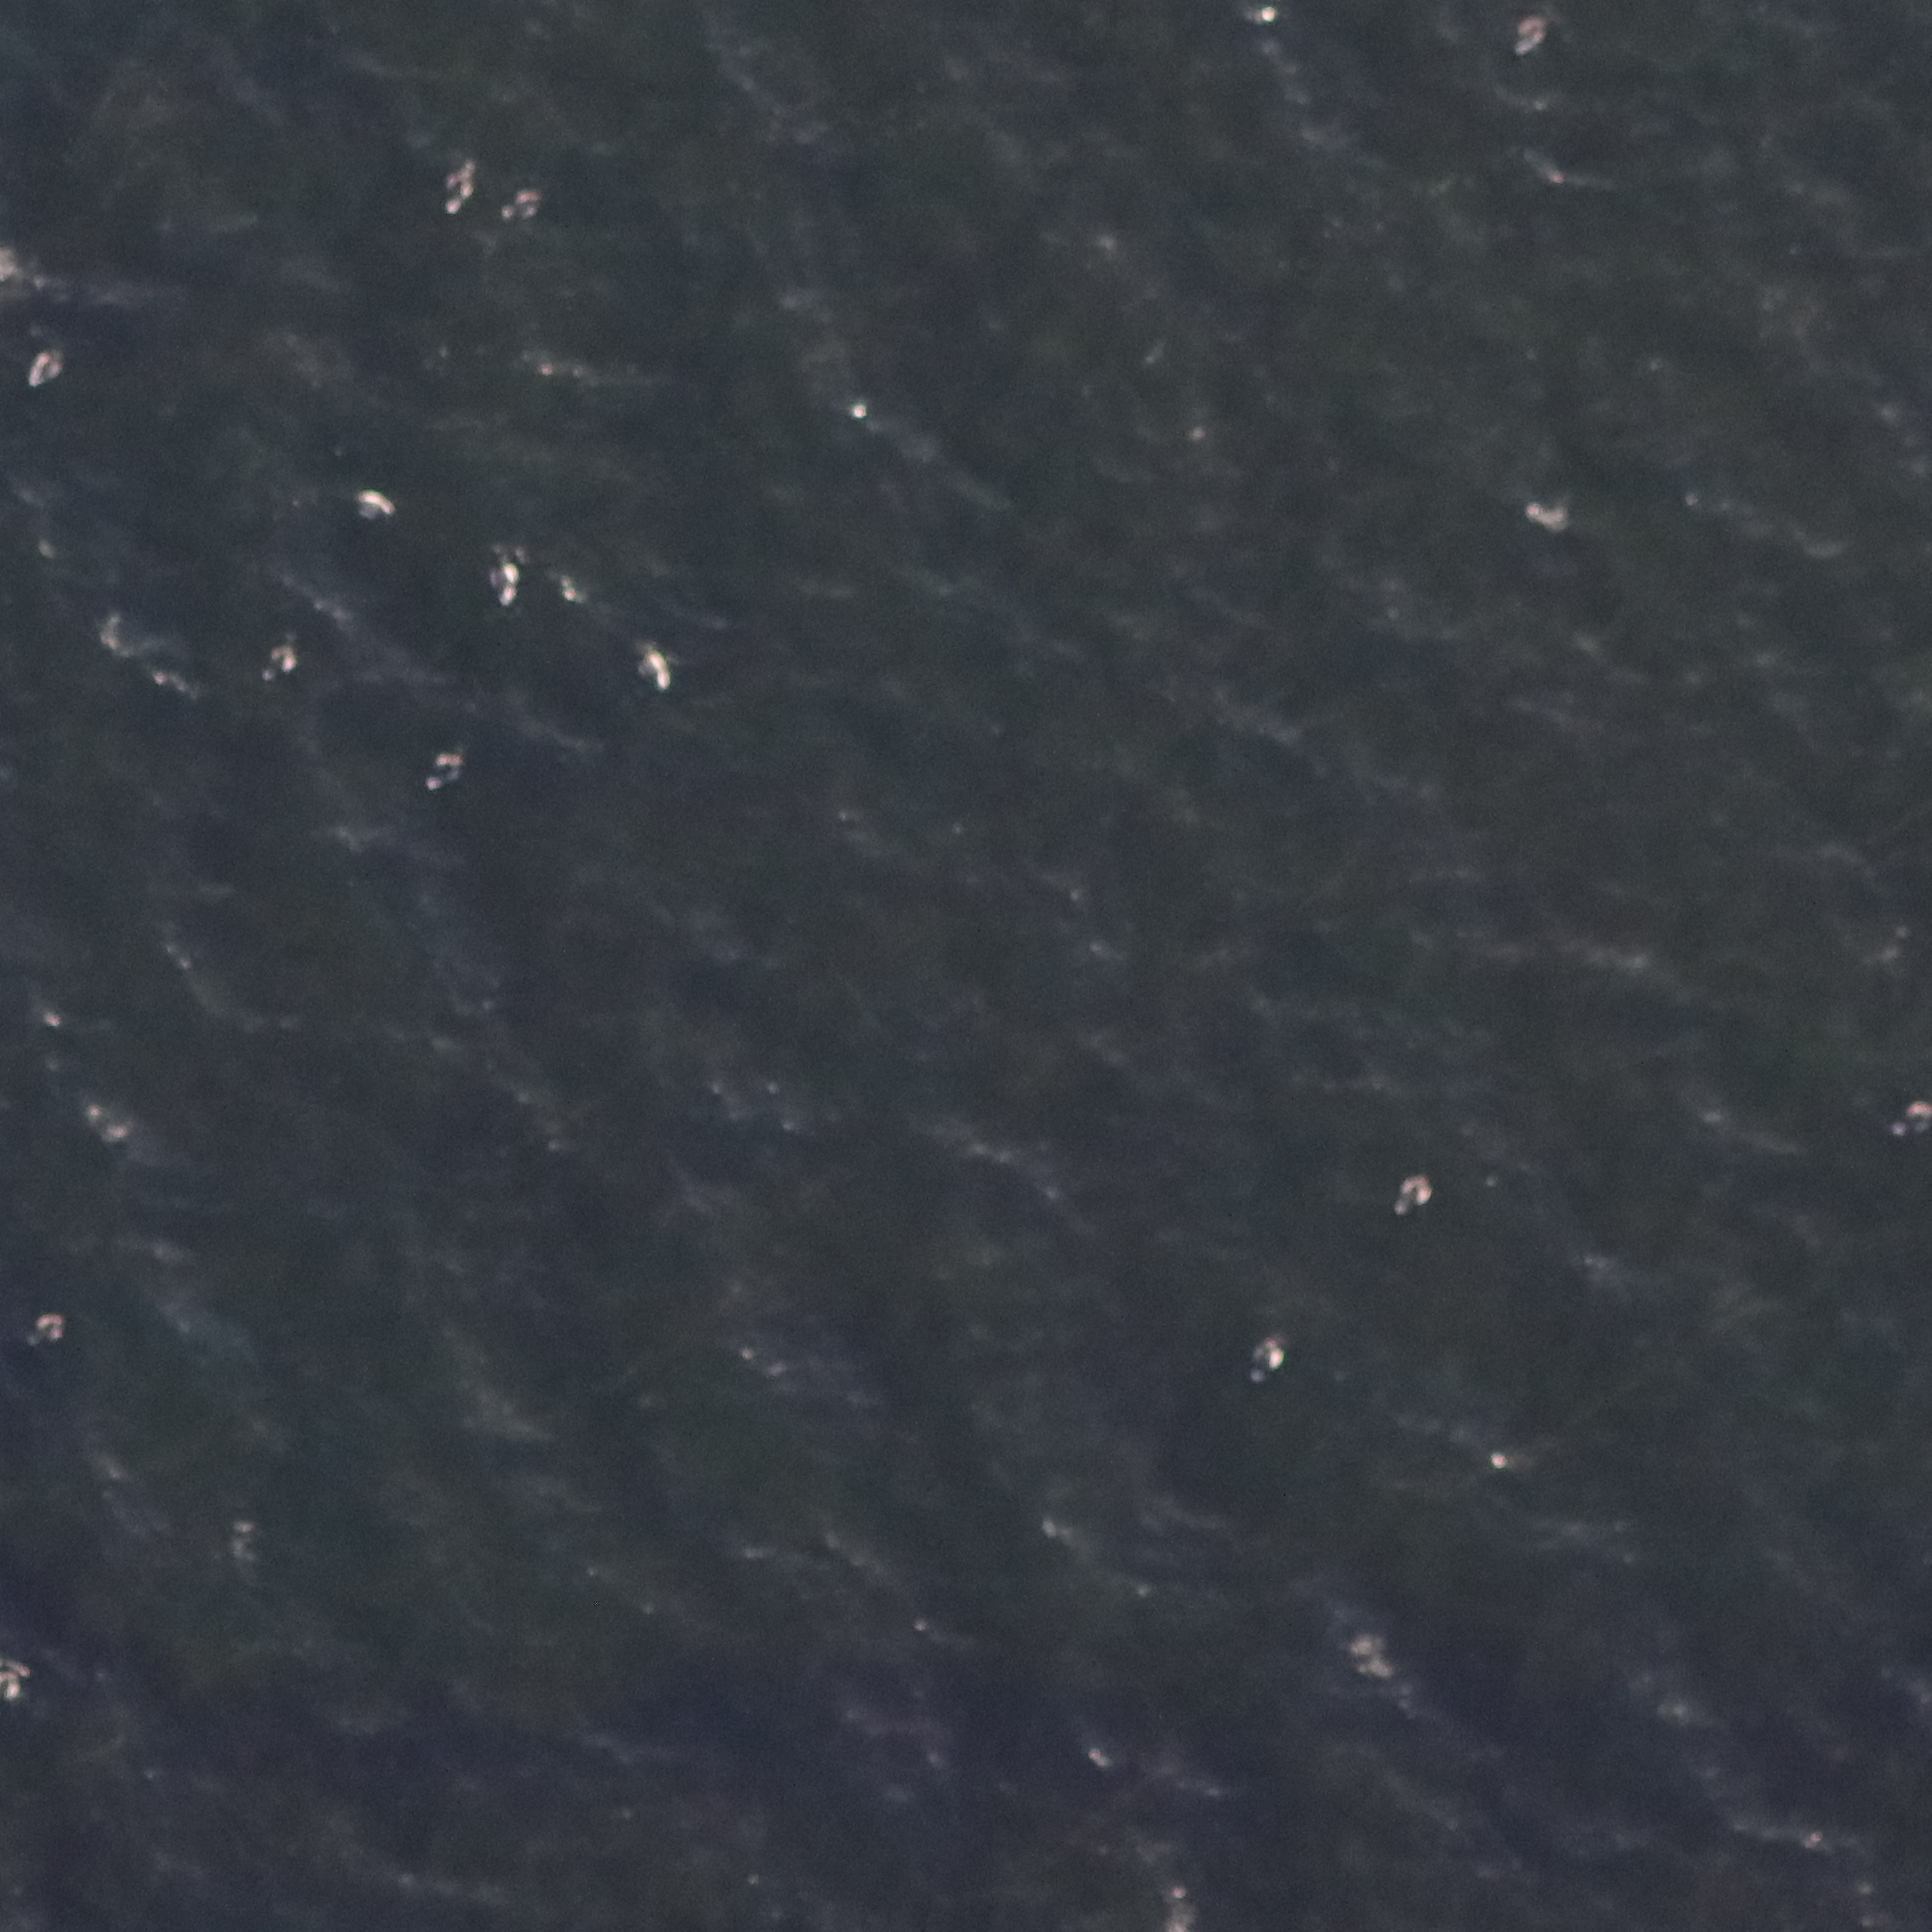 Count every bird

14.